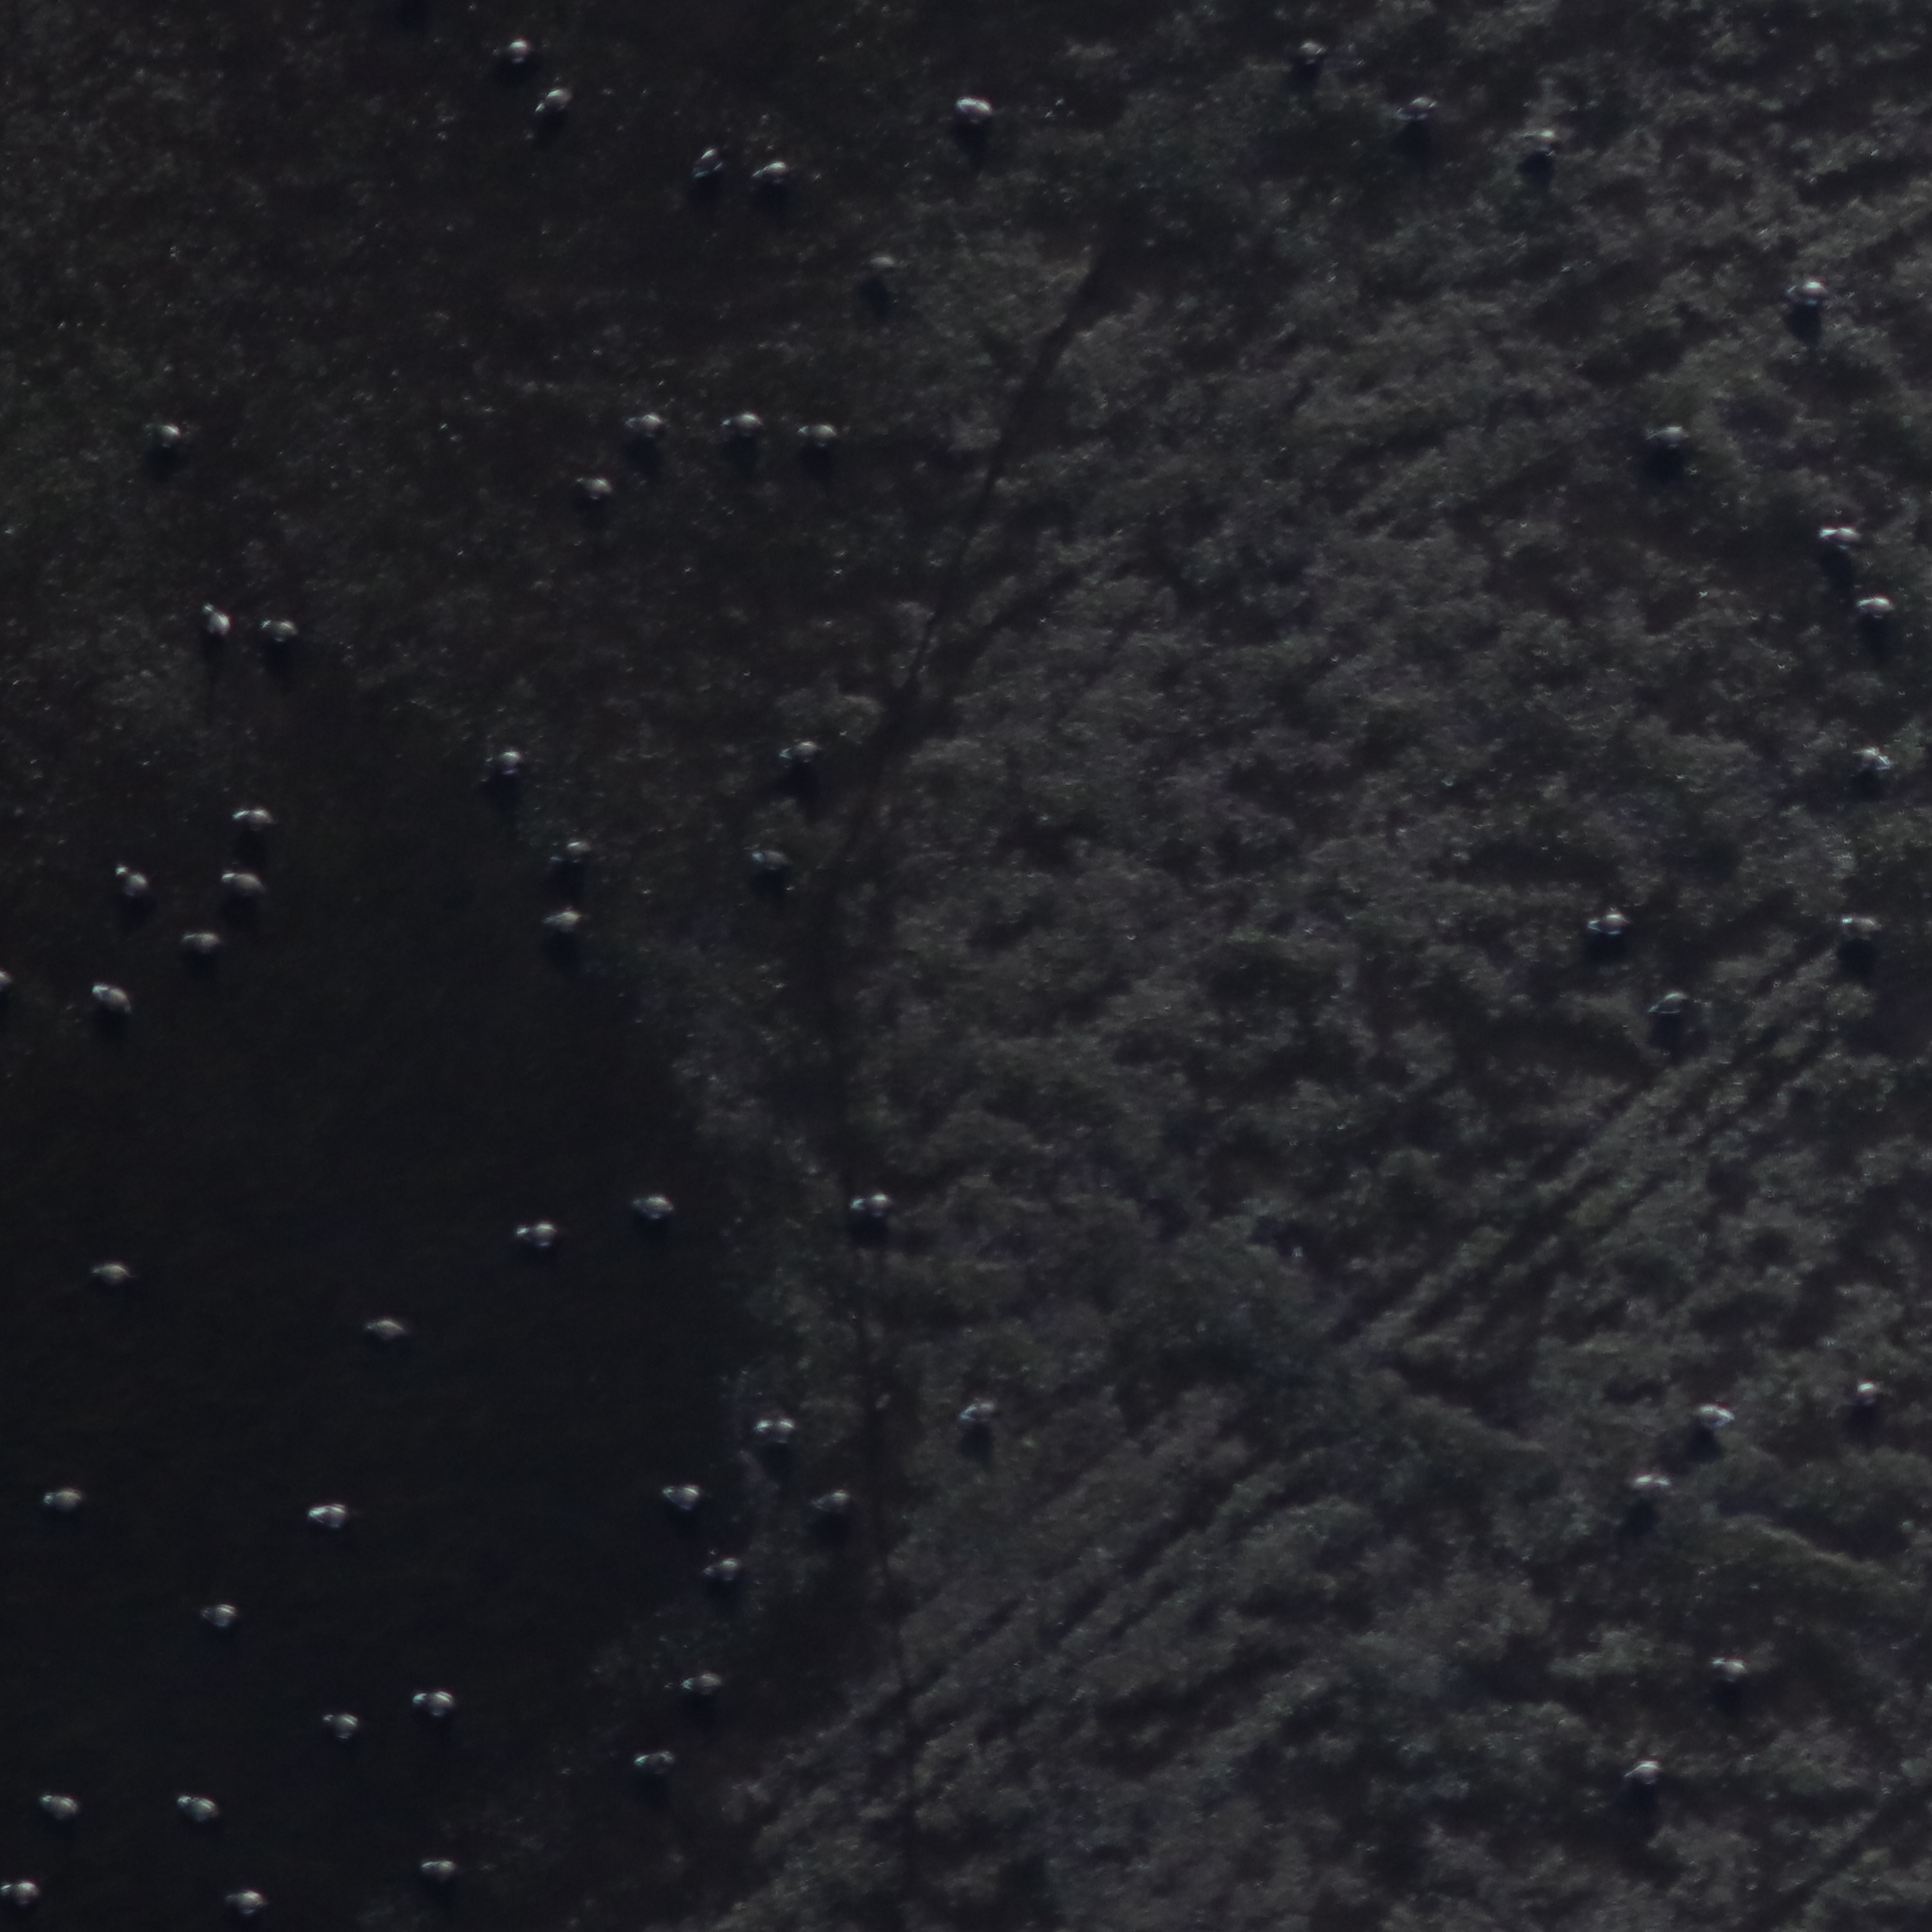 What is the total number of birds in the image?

61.